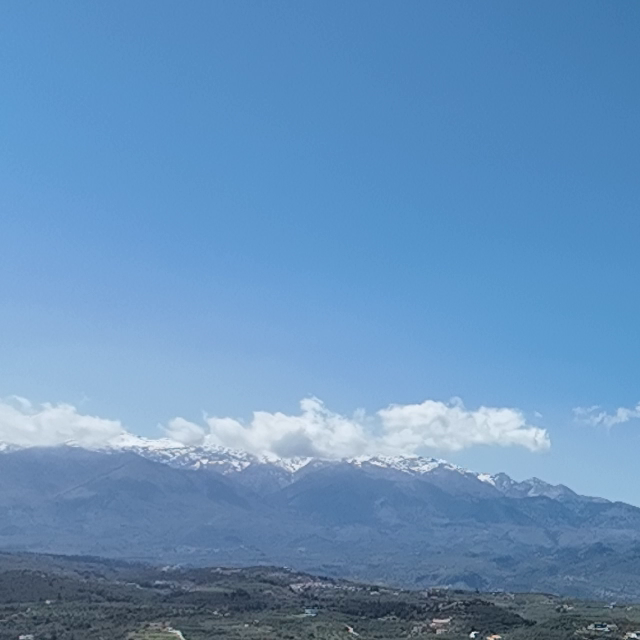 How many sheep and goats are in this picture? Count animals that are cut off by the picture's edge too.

0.